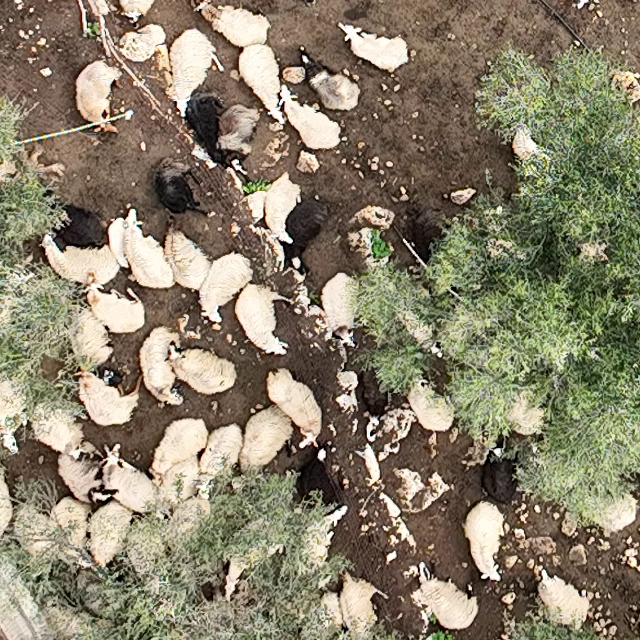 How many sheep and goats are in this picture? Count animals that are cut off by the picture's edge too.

58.